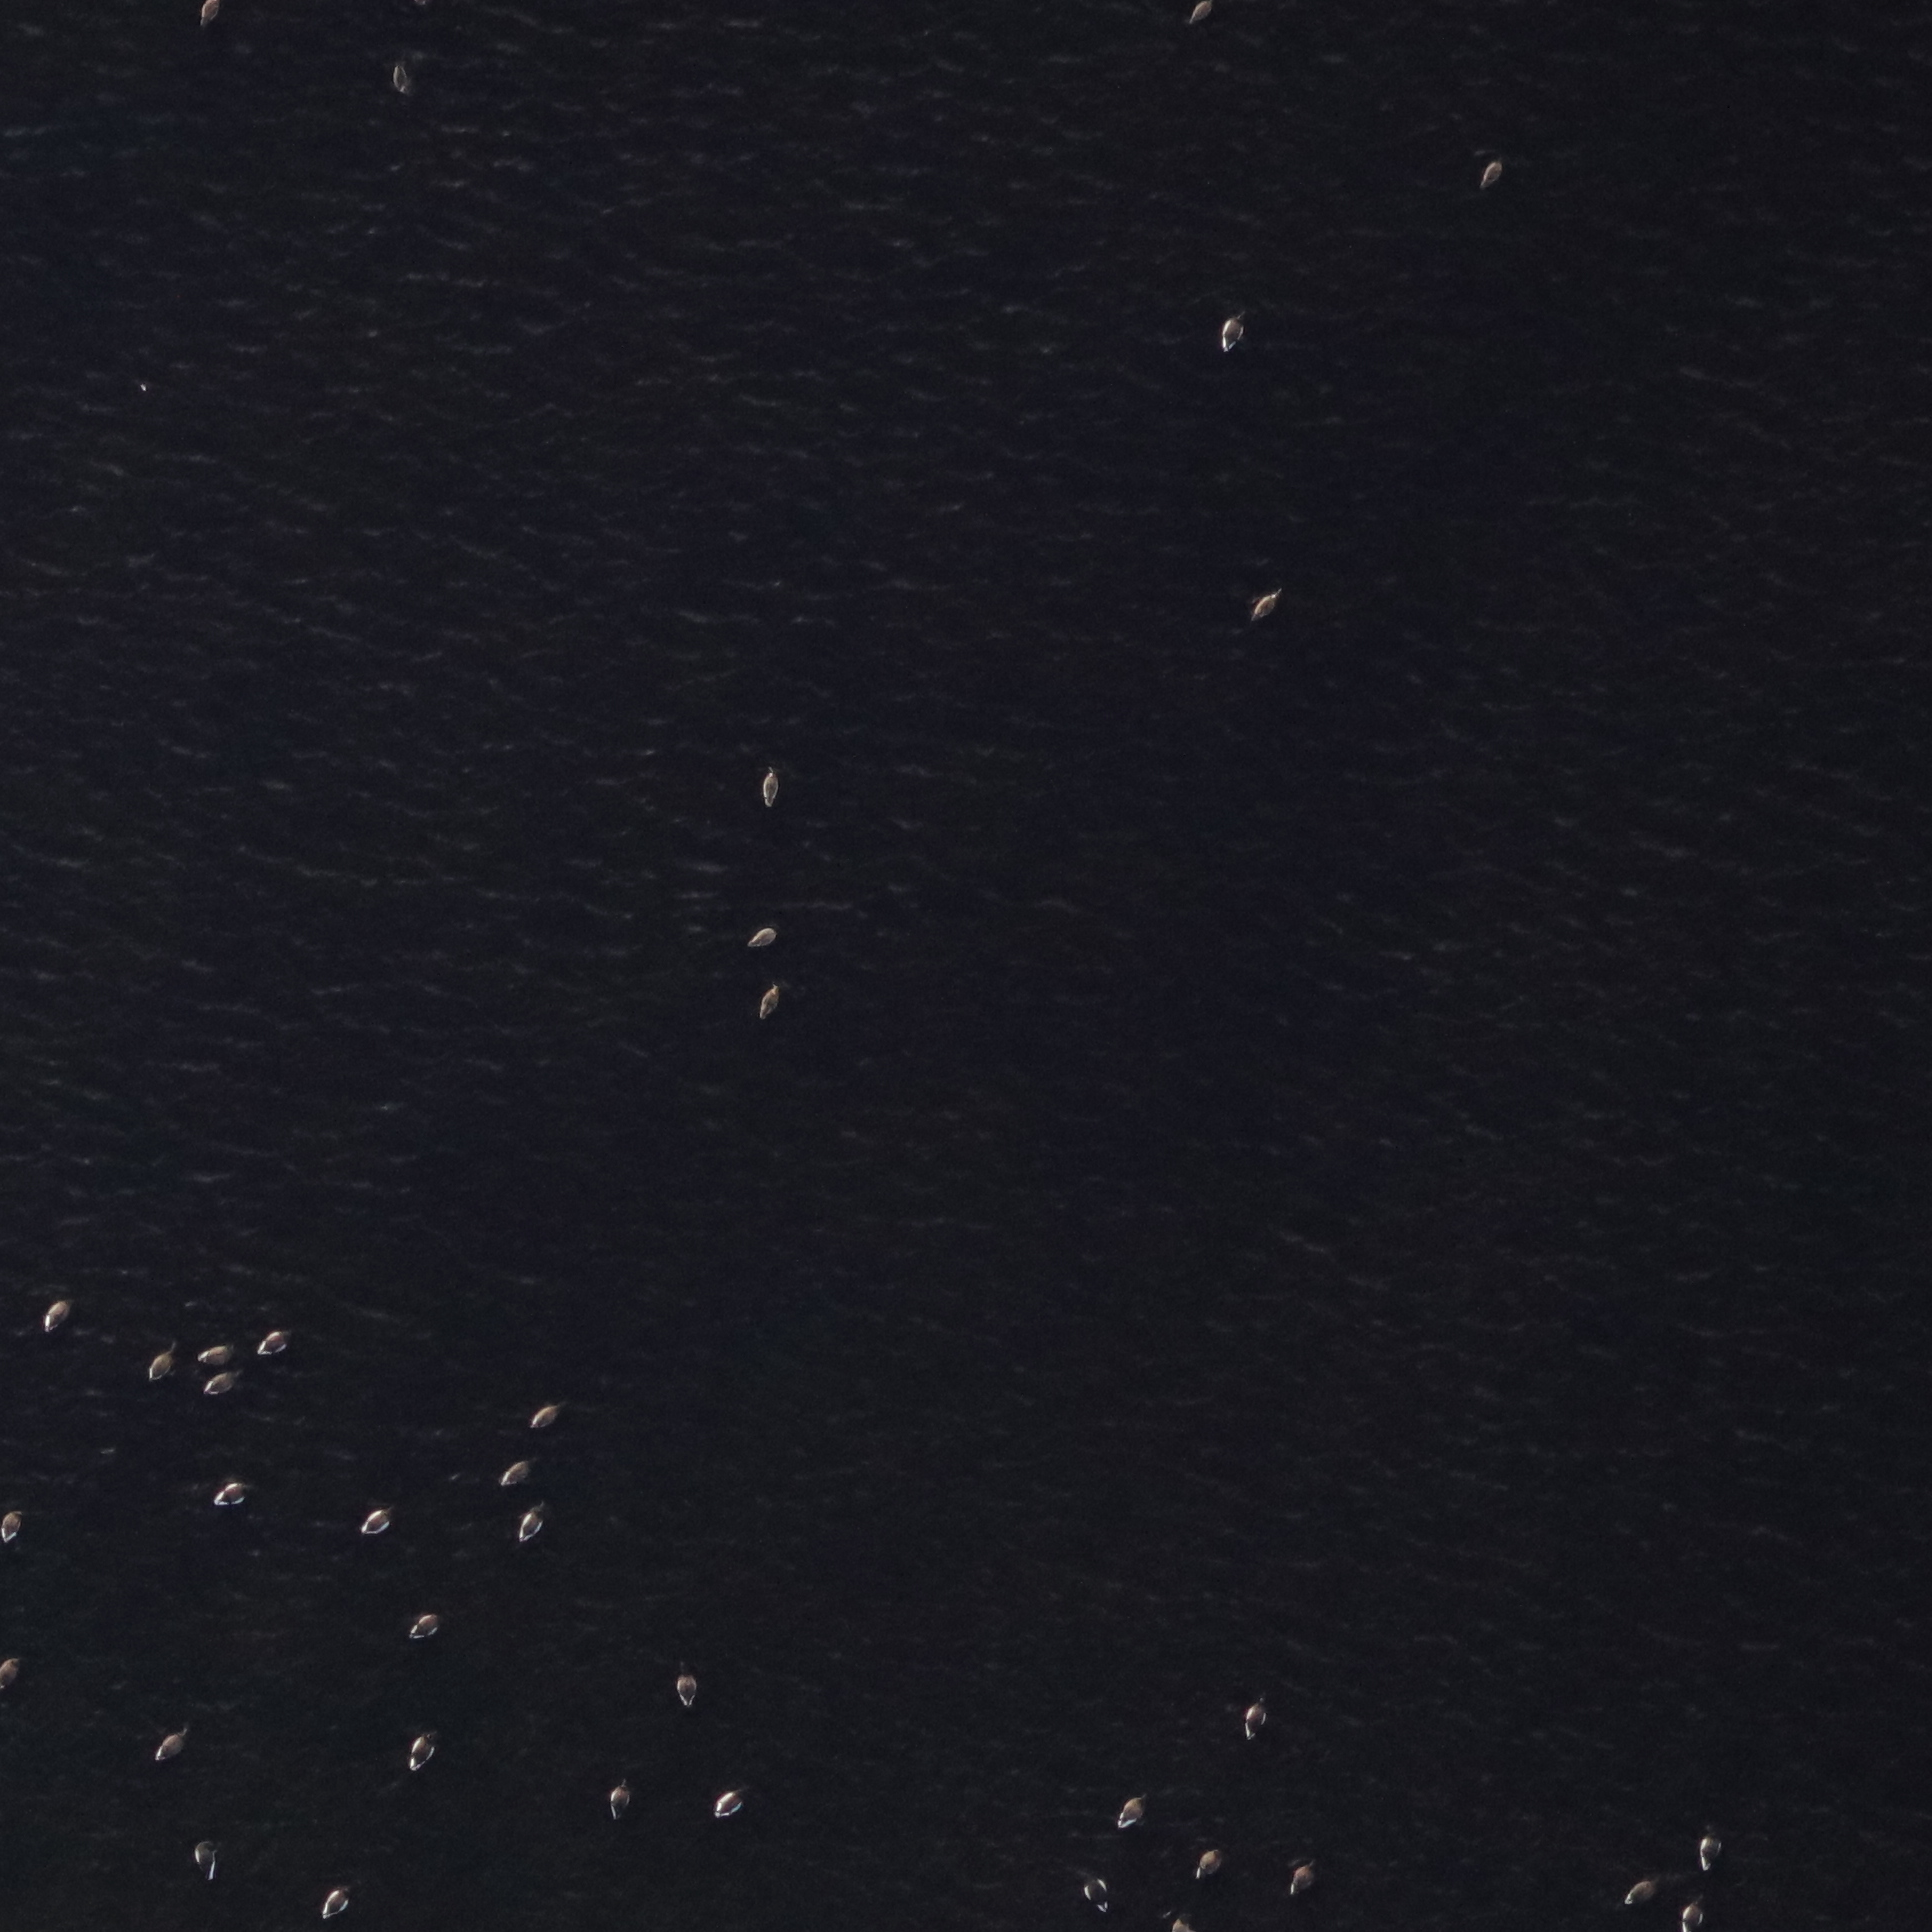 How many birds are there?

37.